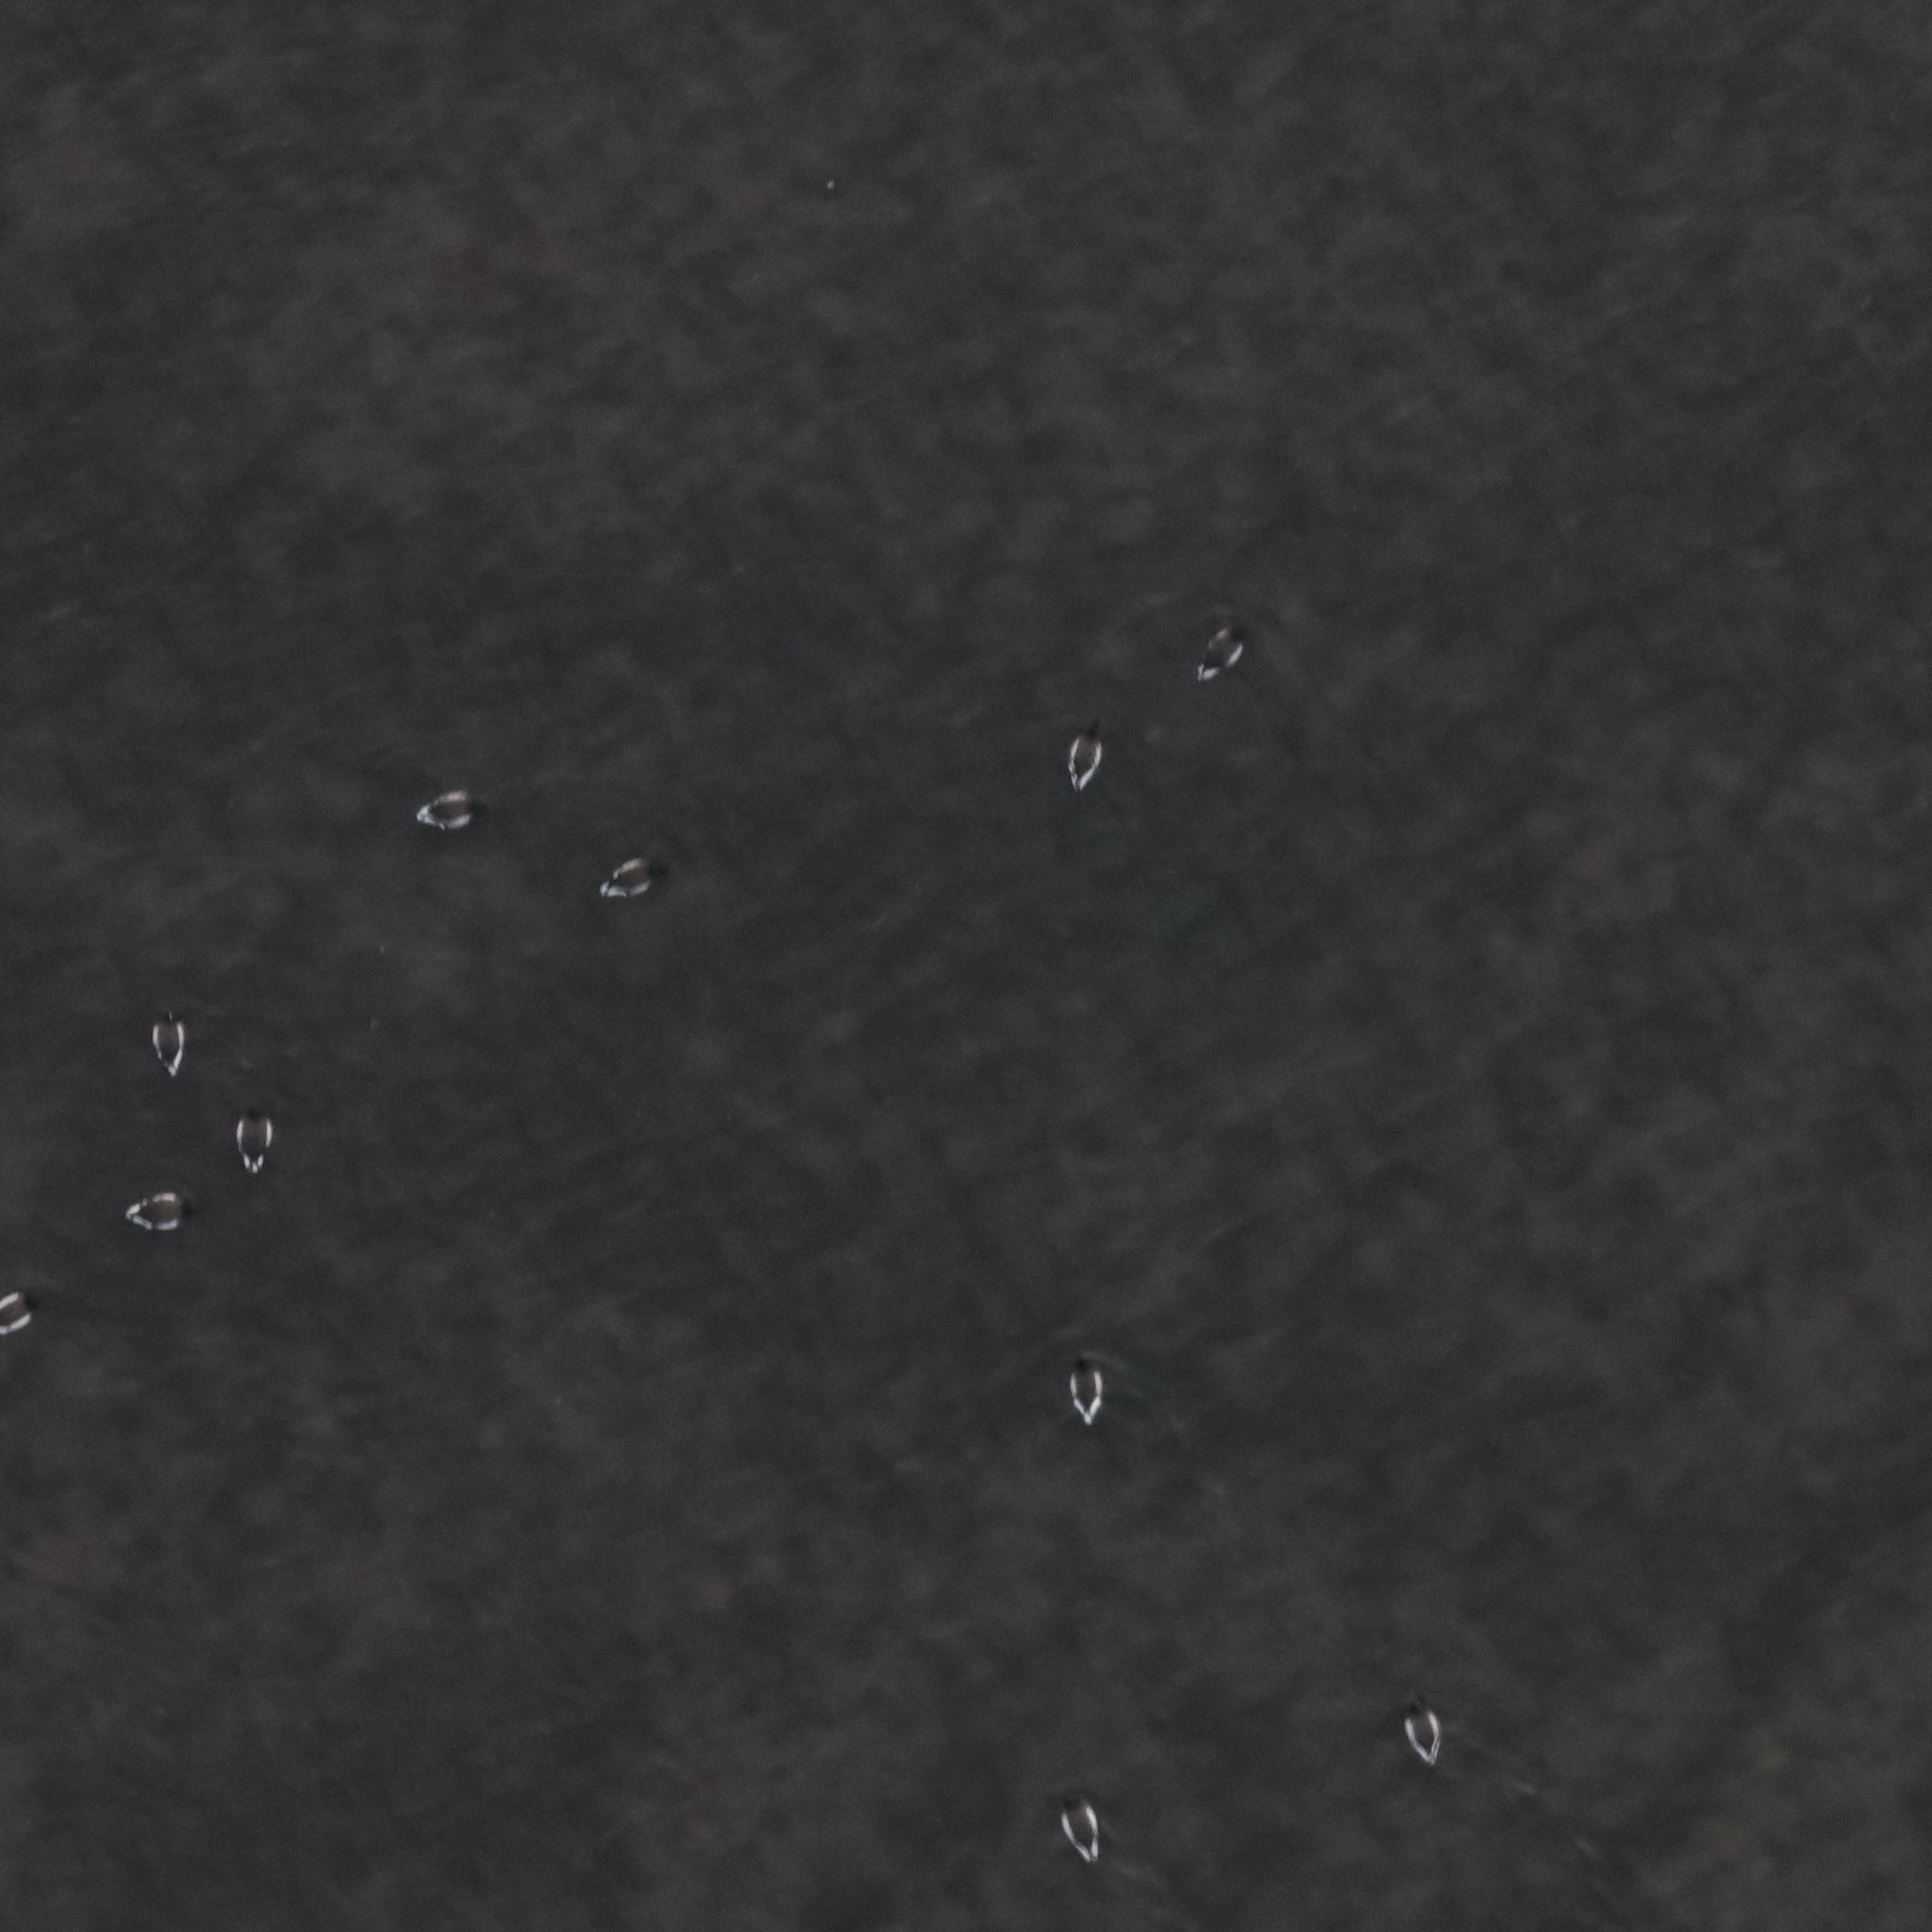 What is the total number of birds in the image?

11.